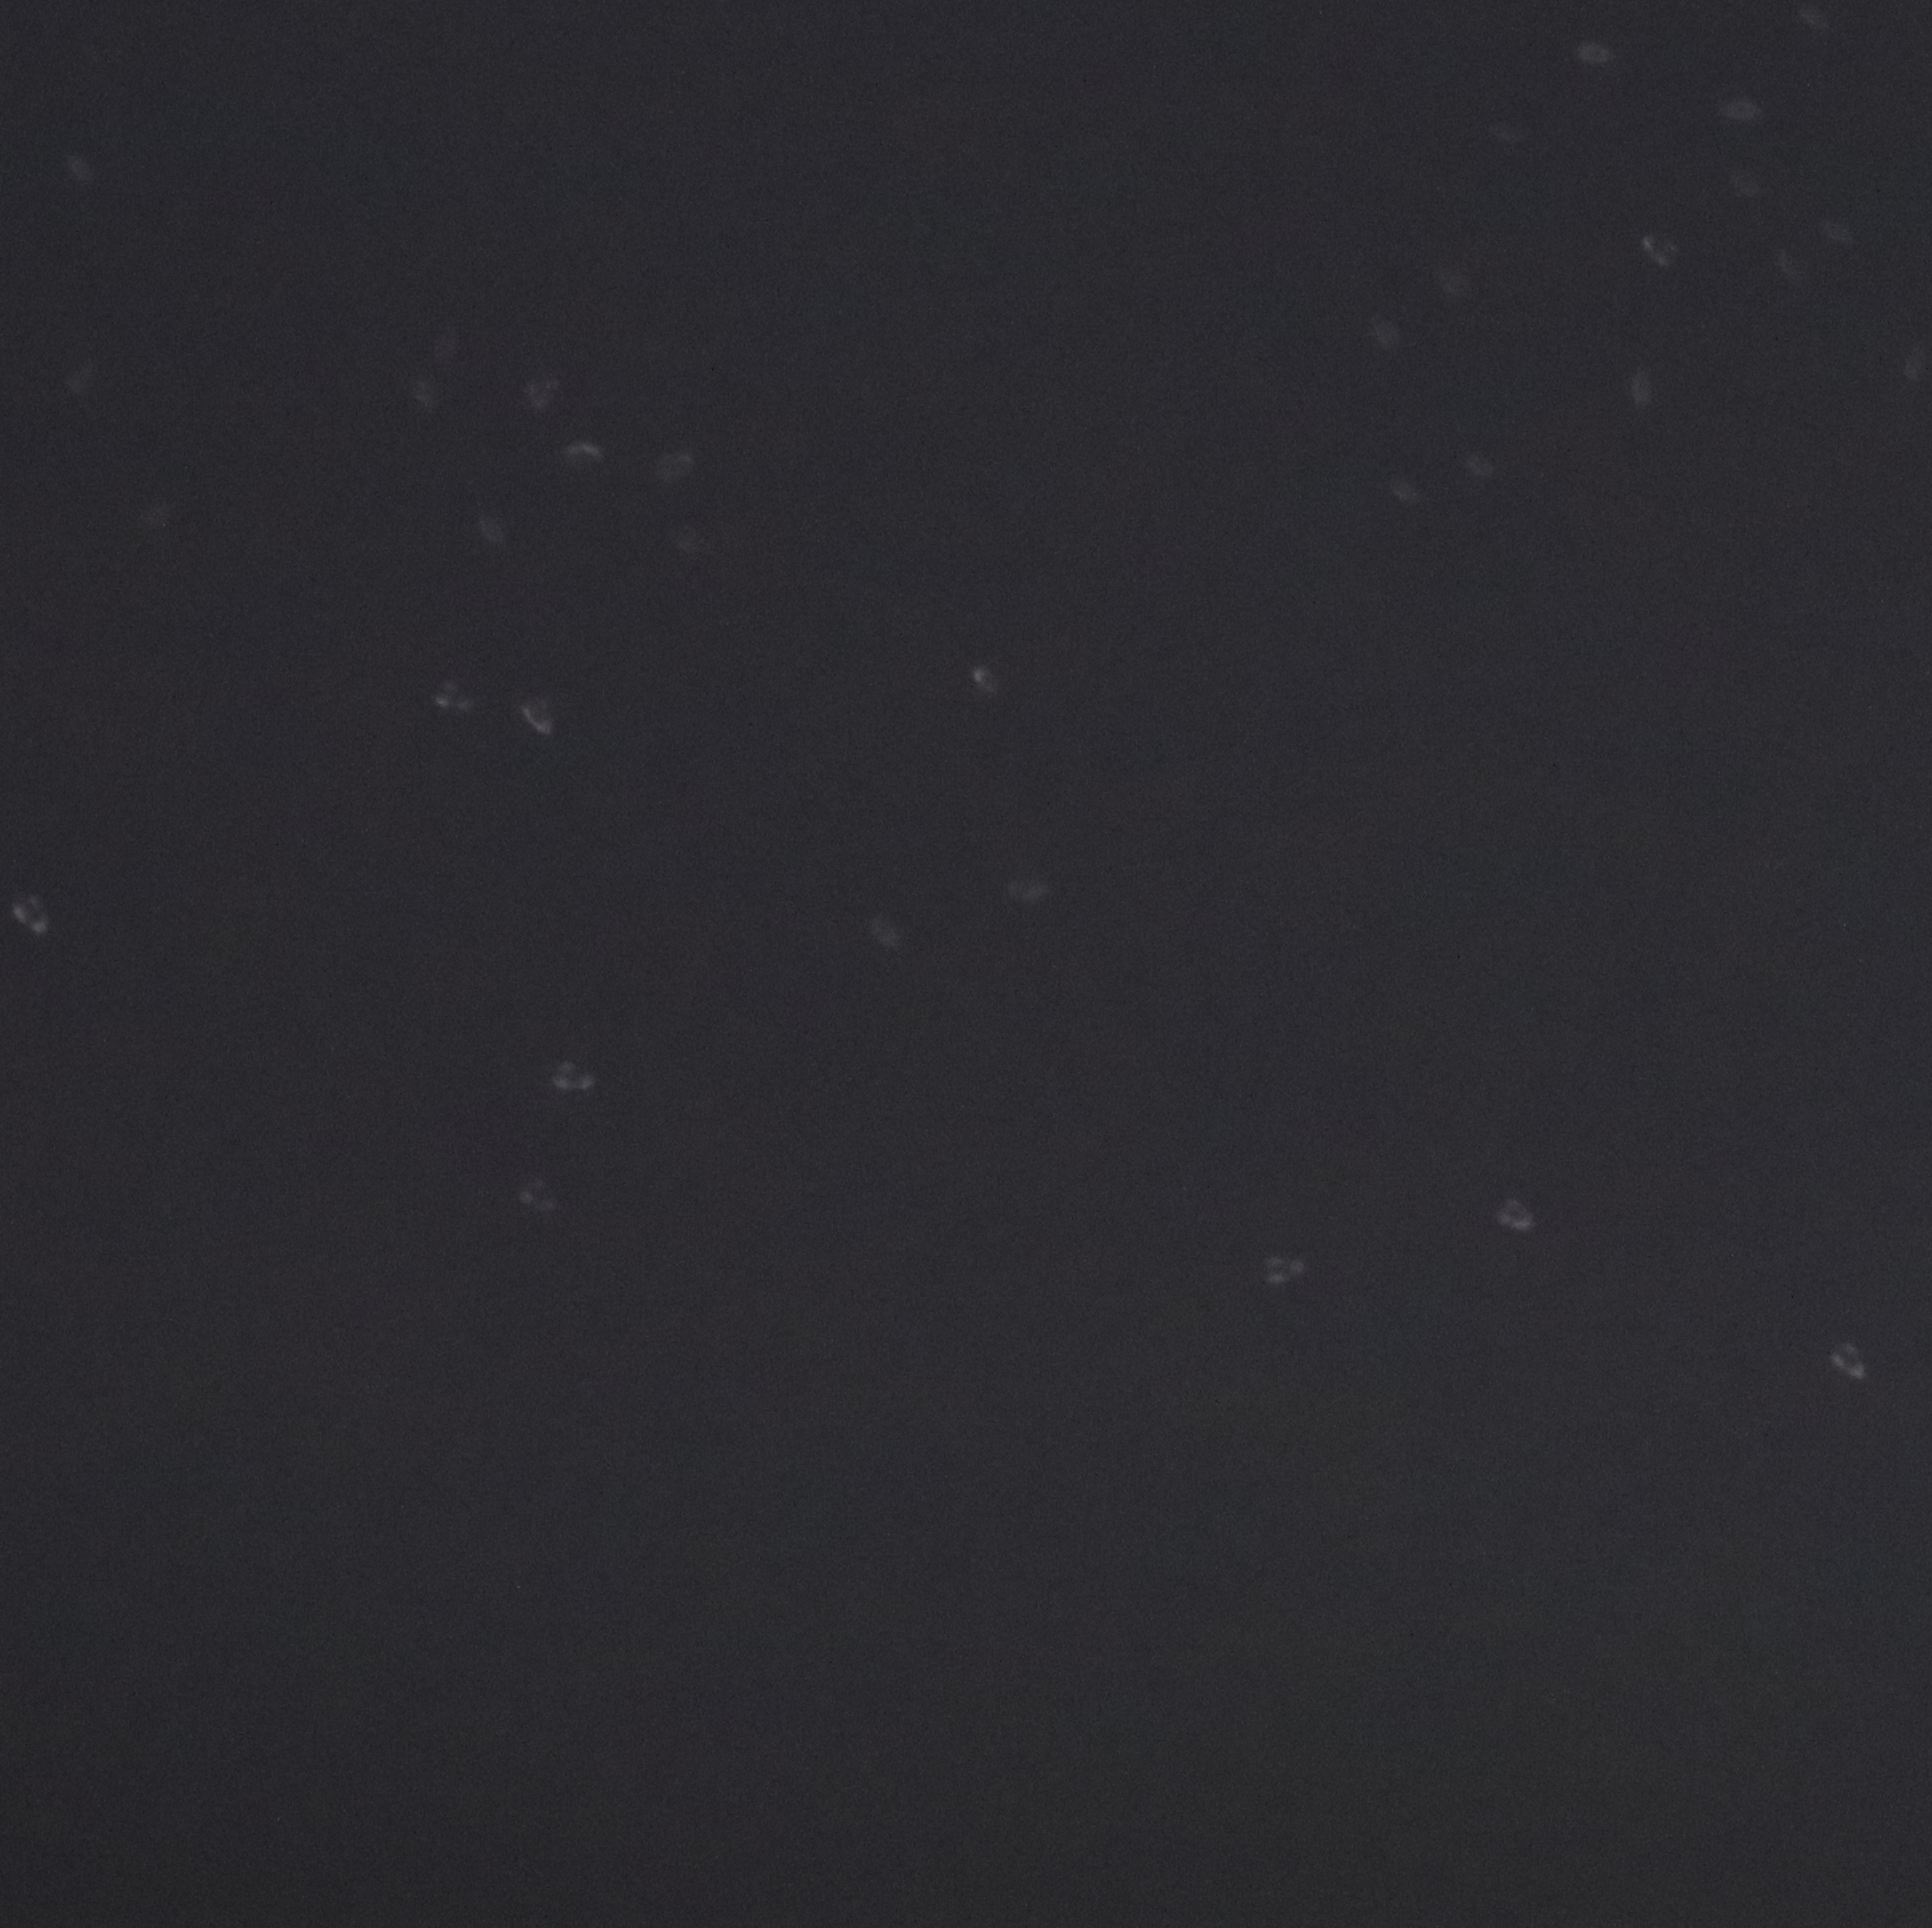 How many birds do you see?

35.